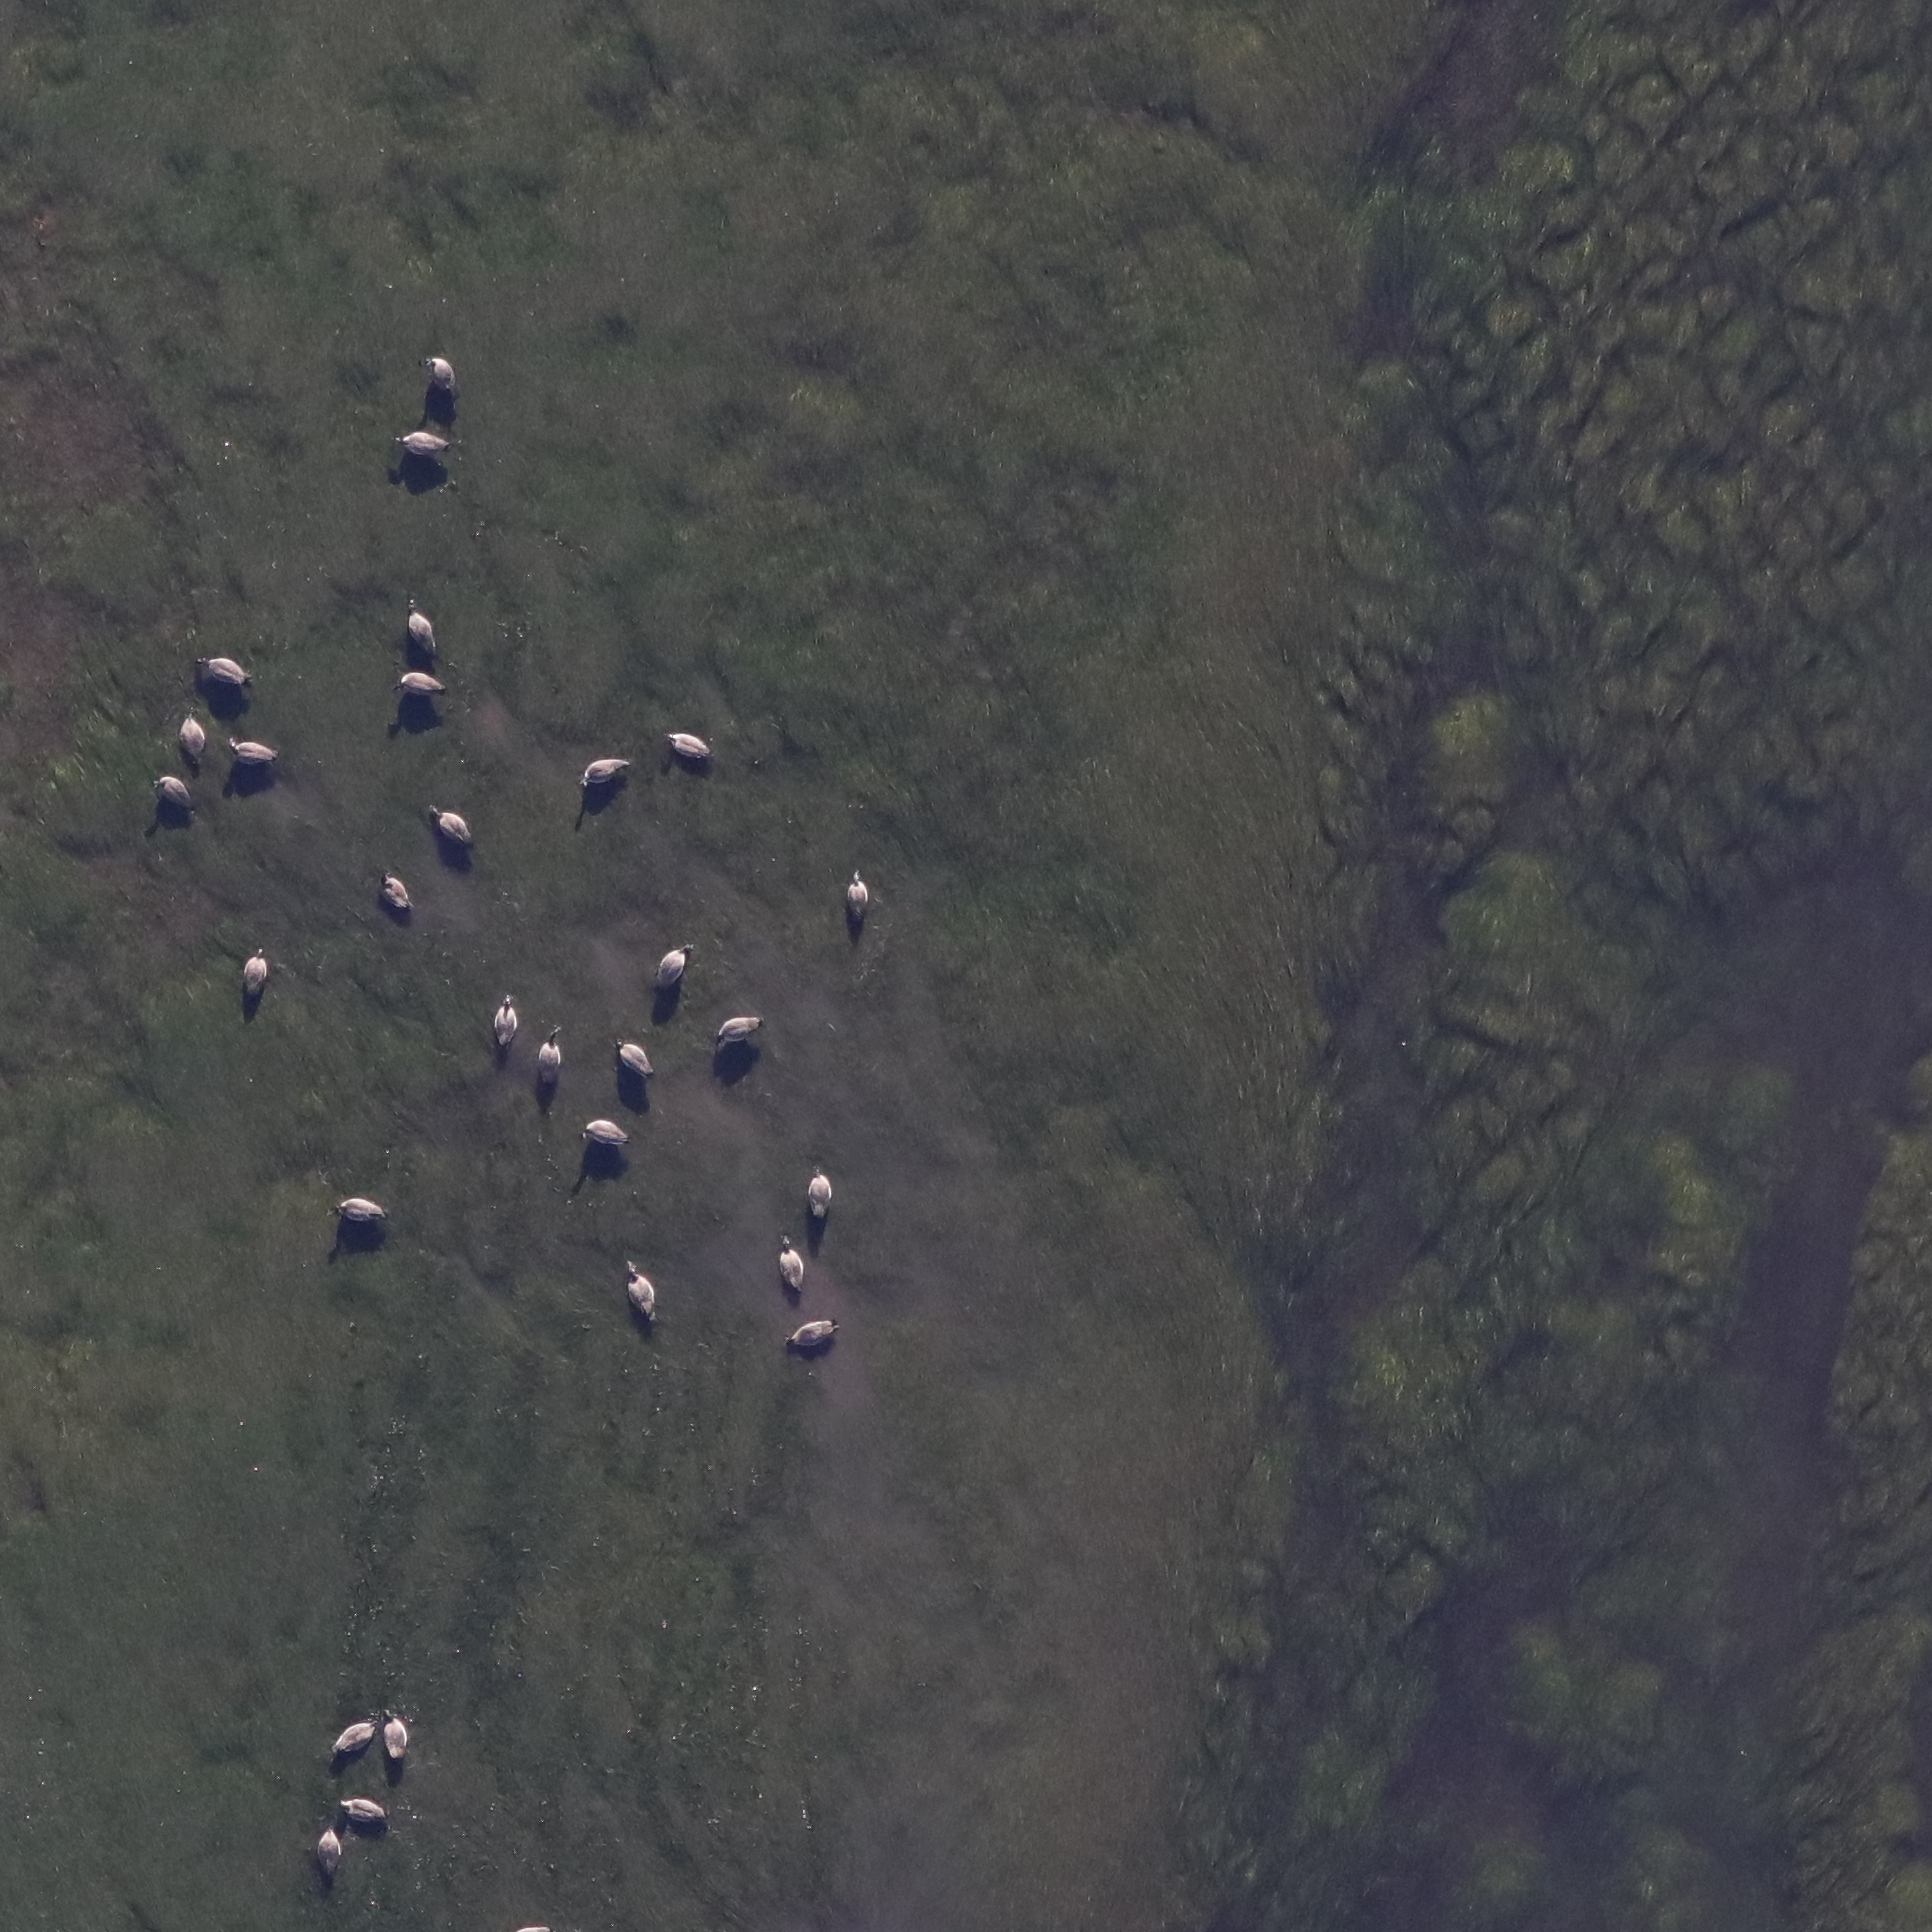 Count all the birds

29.